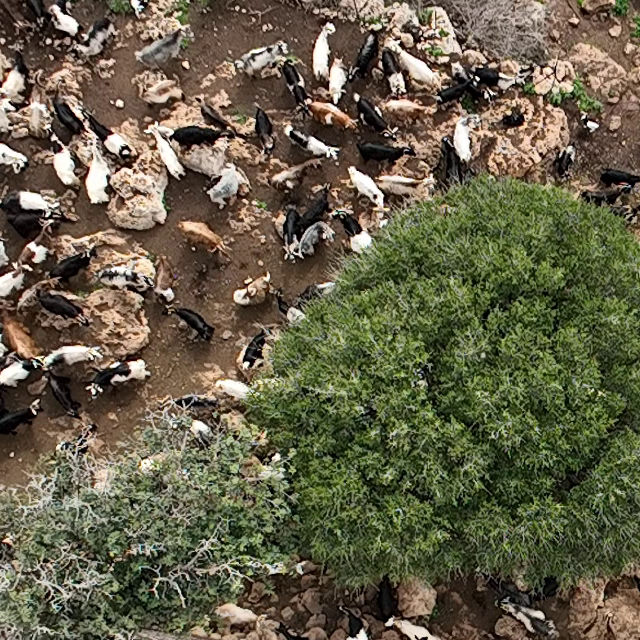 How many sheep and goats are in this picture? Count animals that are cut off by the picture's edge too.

87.